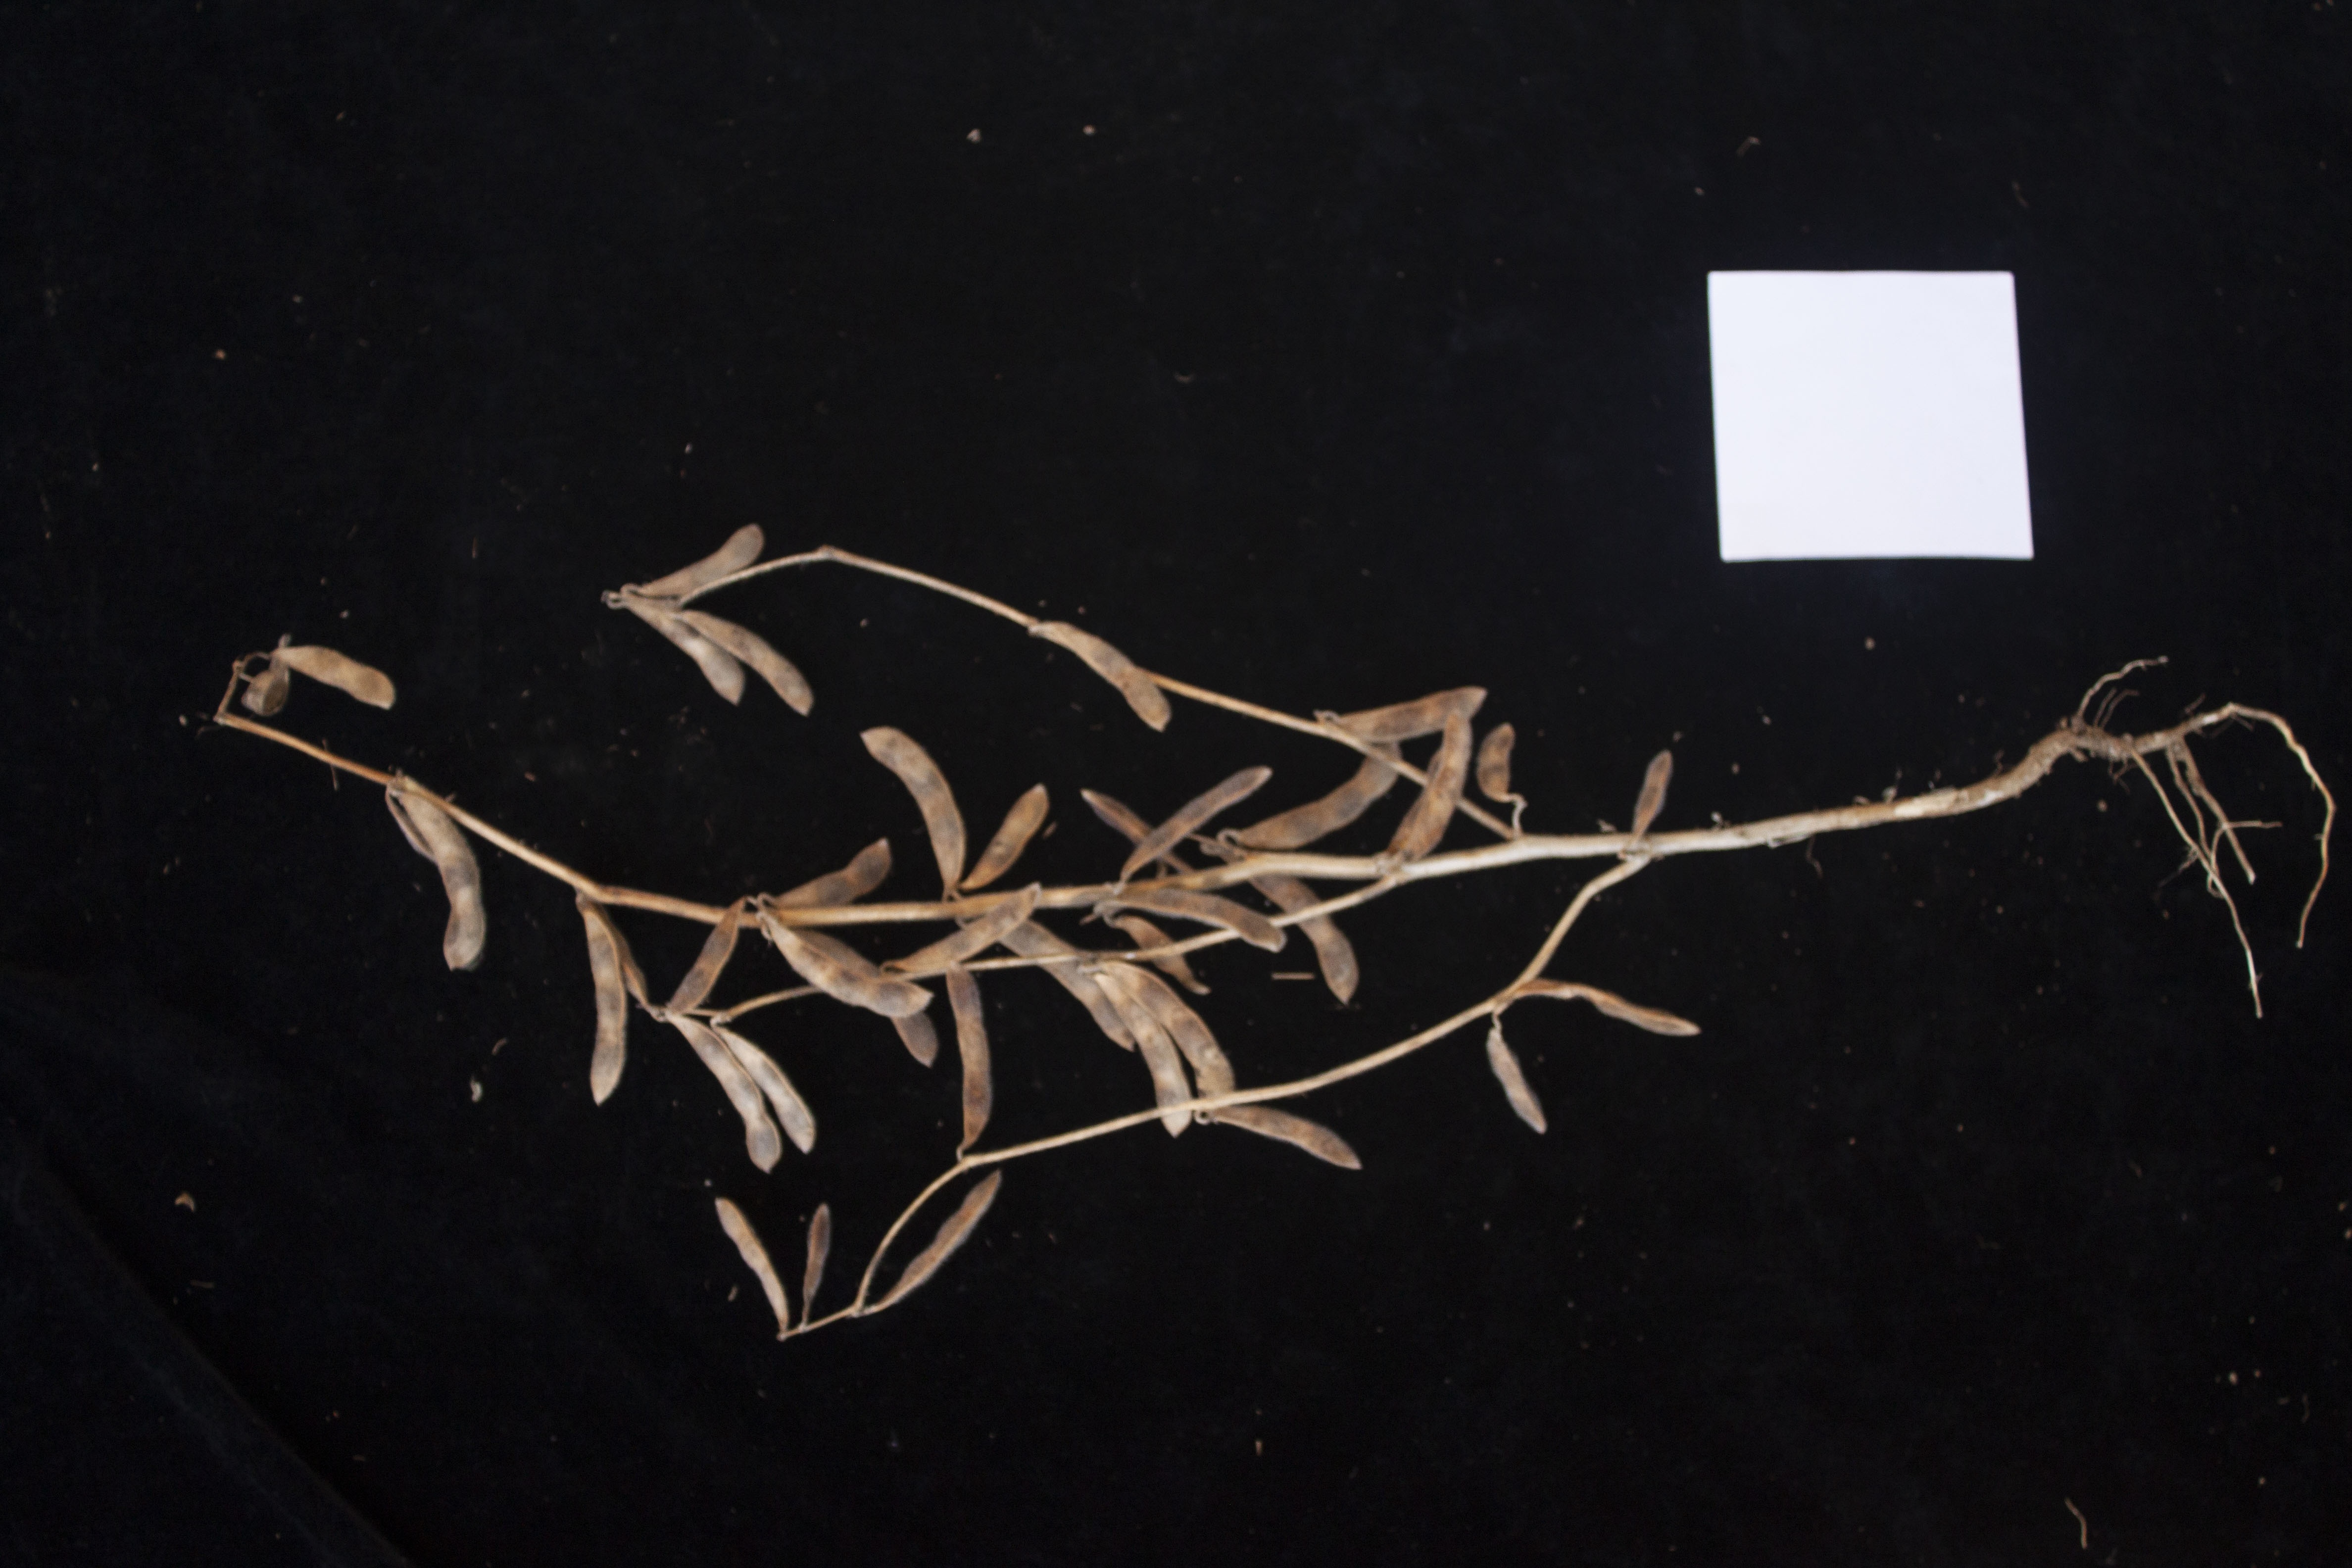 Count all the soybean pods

36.